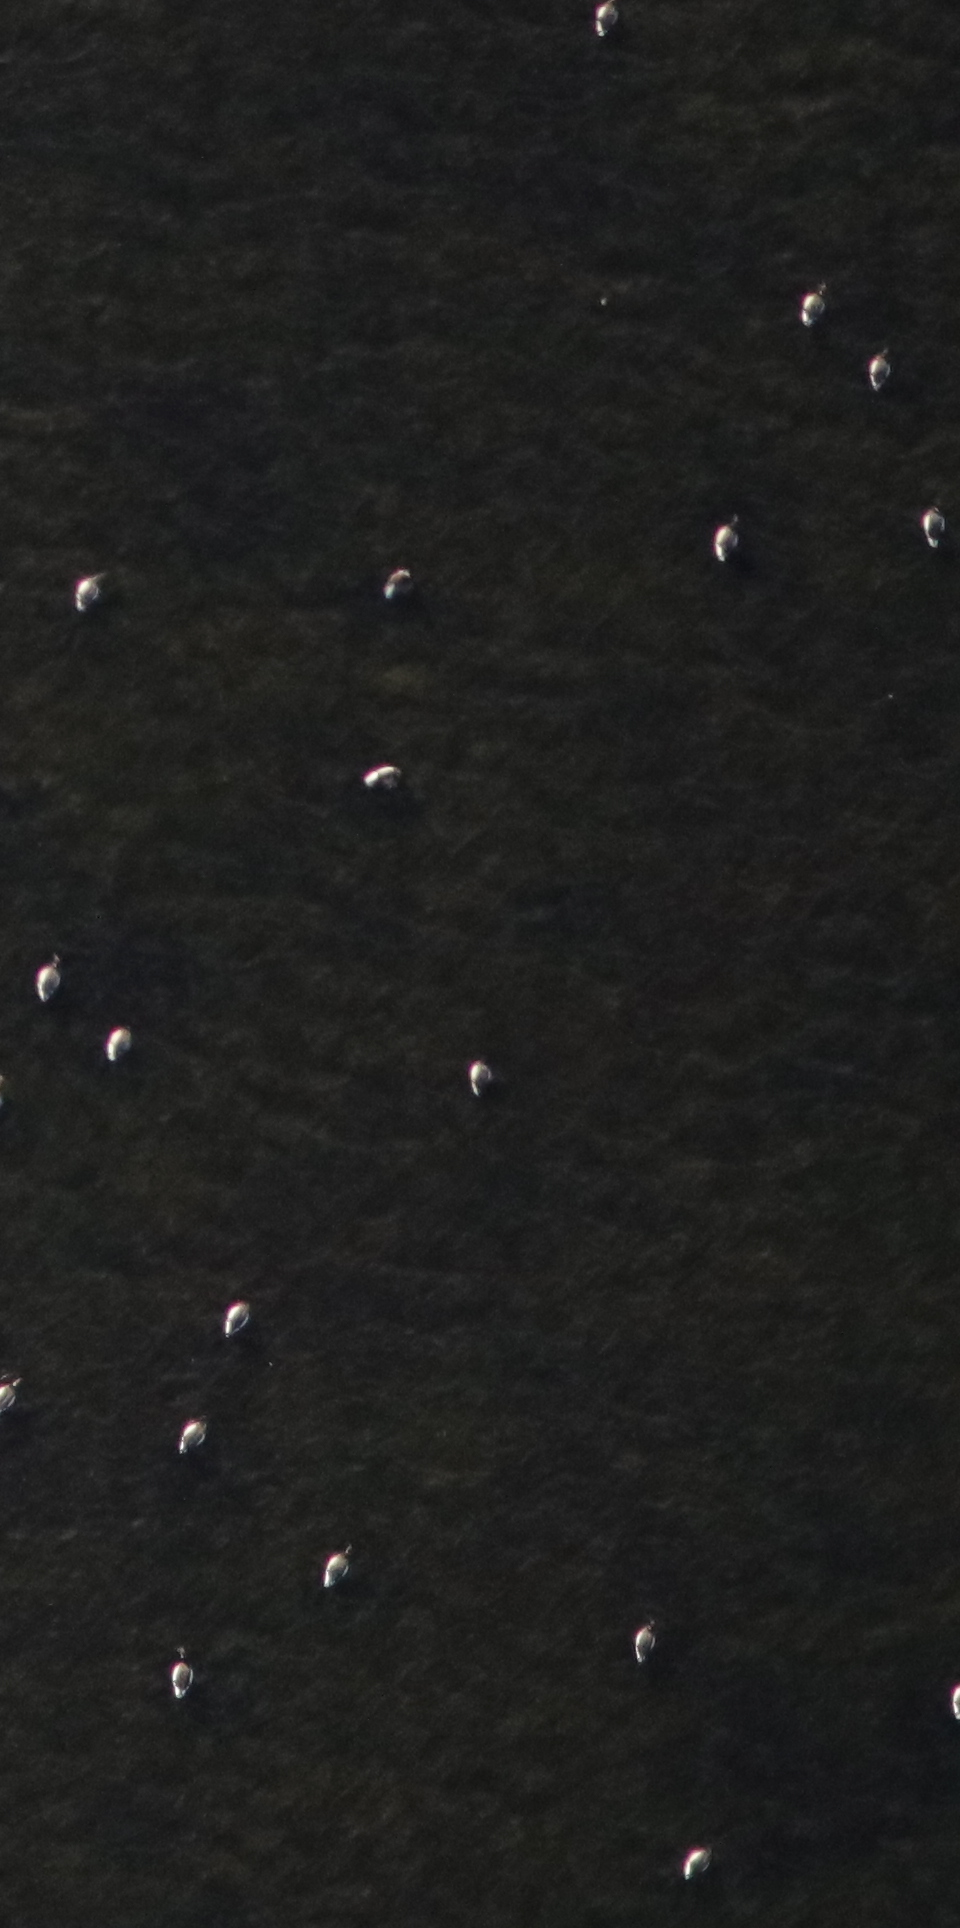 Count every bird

18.